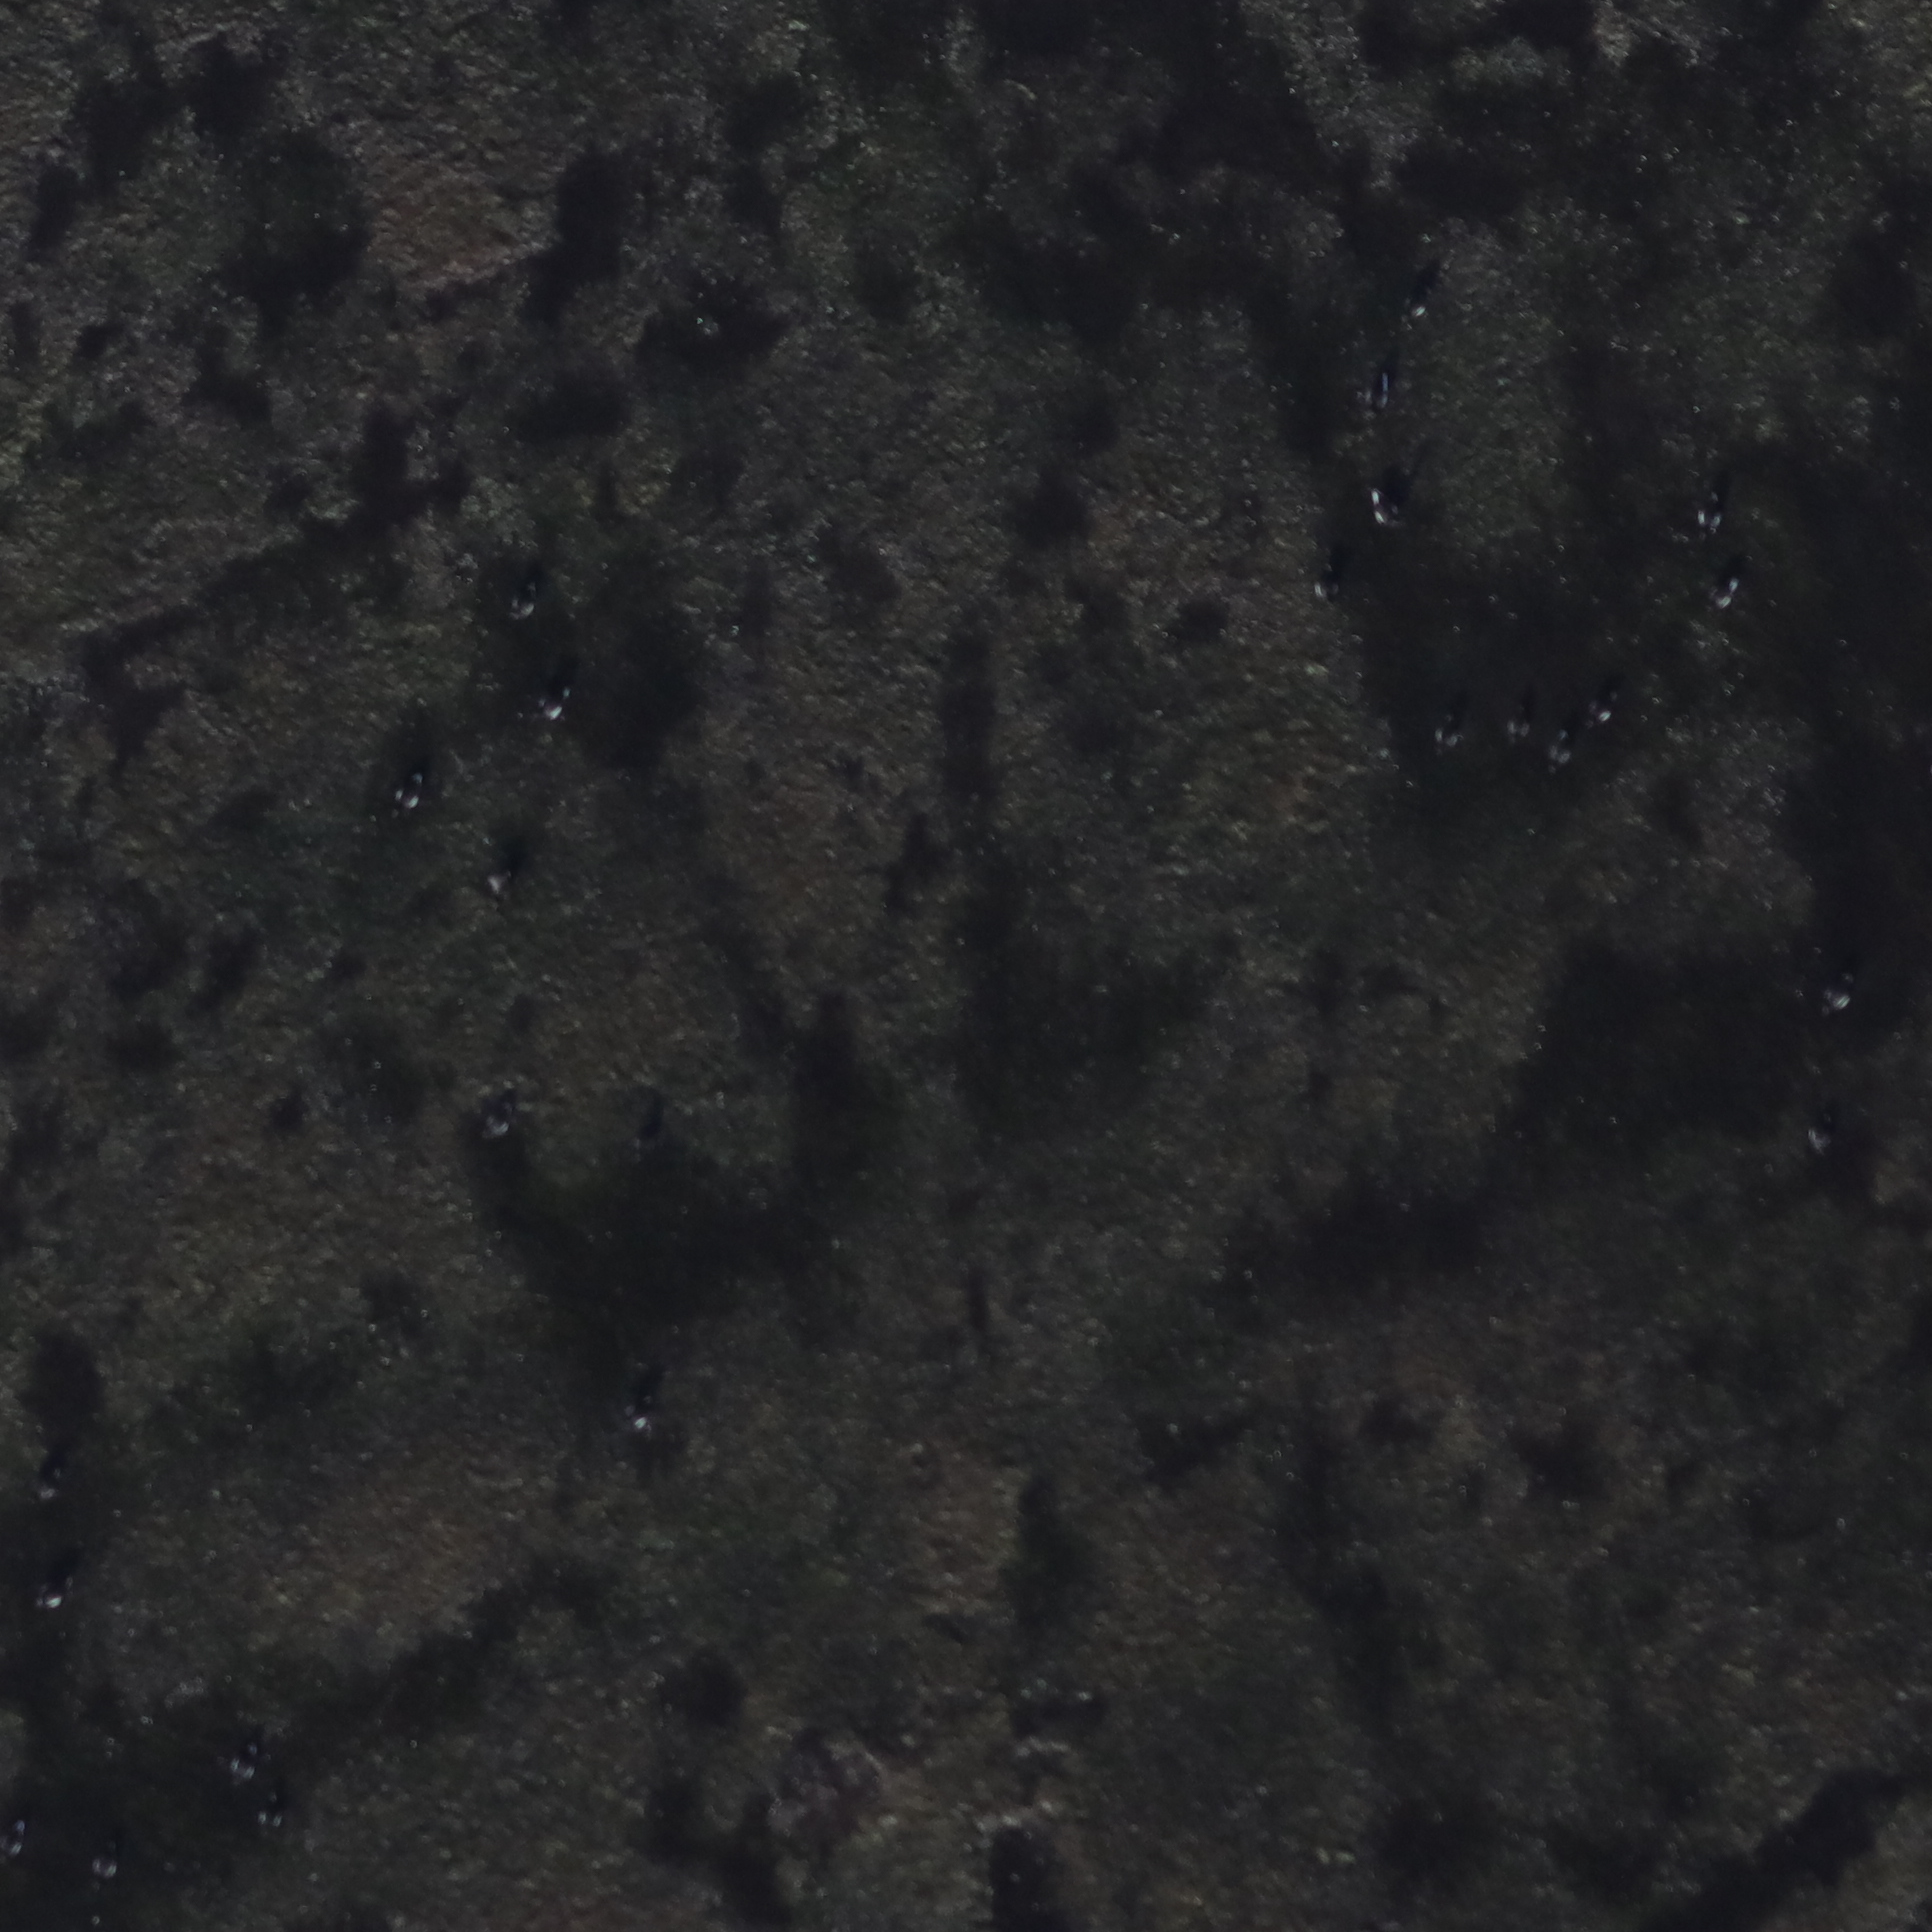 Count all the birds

24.